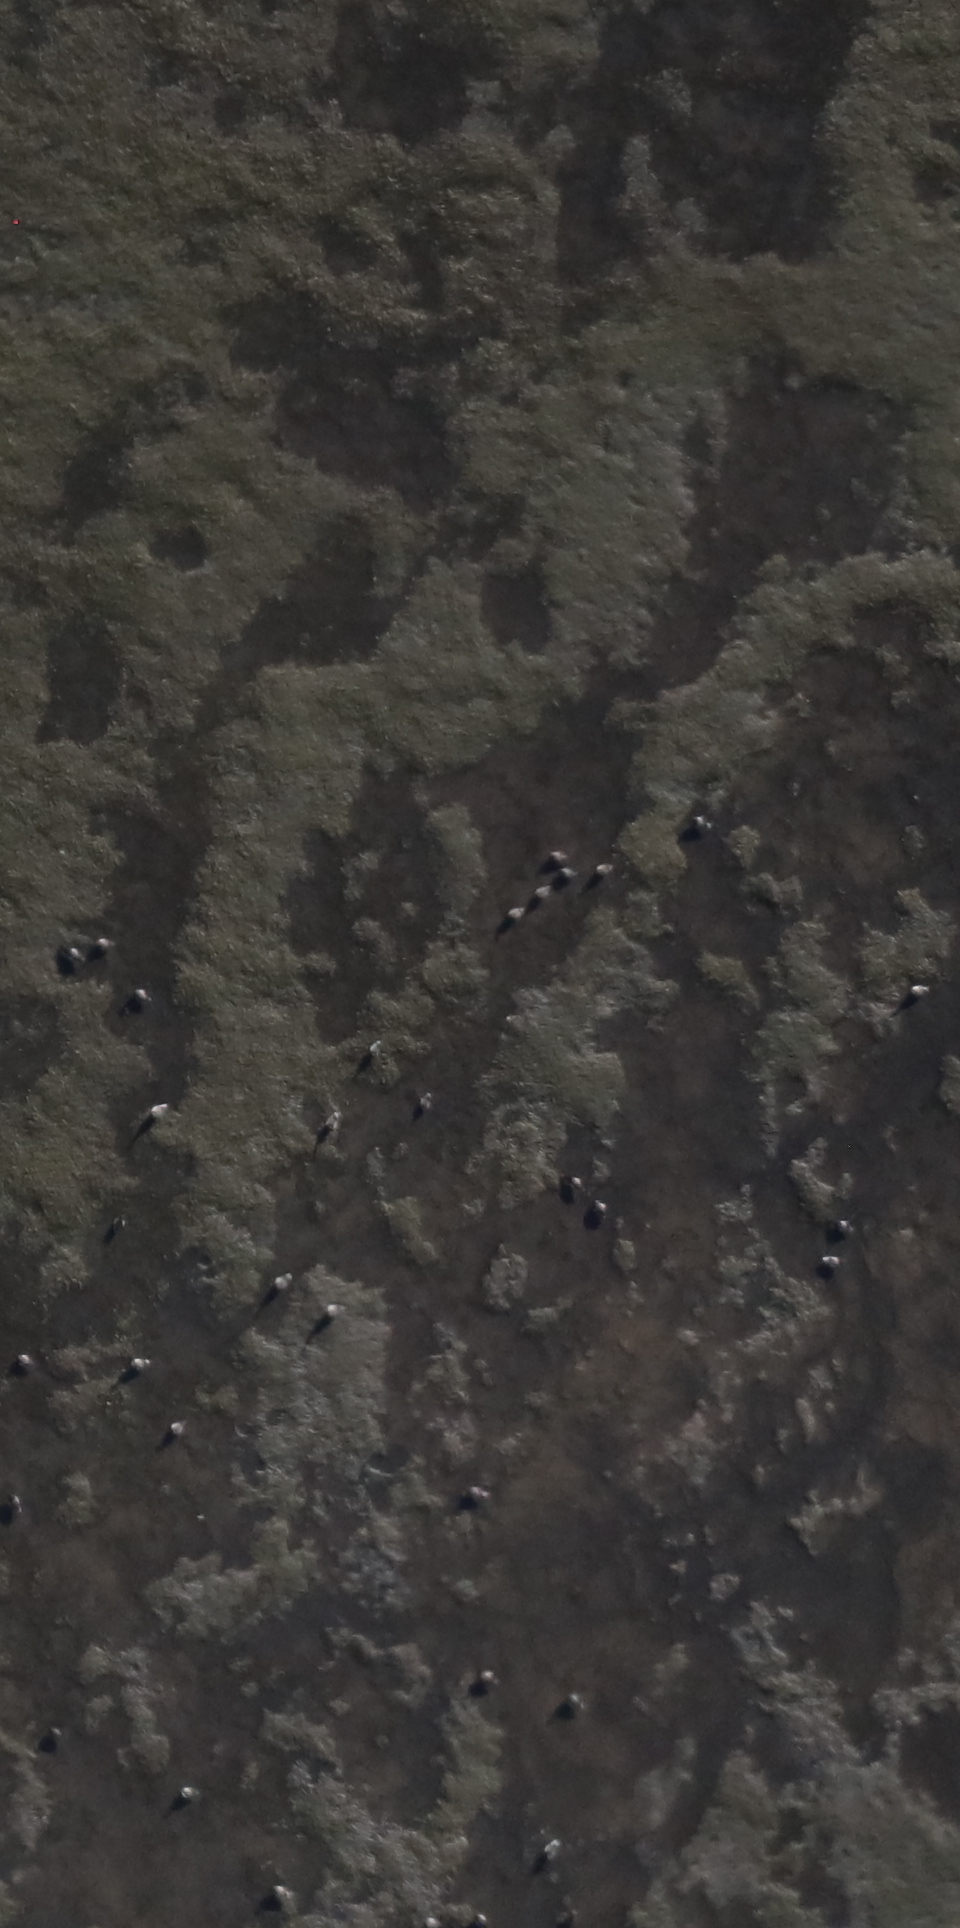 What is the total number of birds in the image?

34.